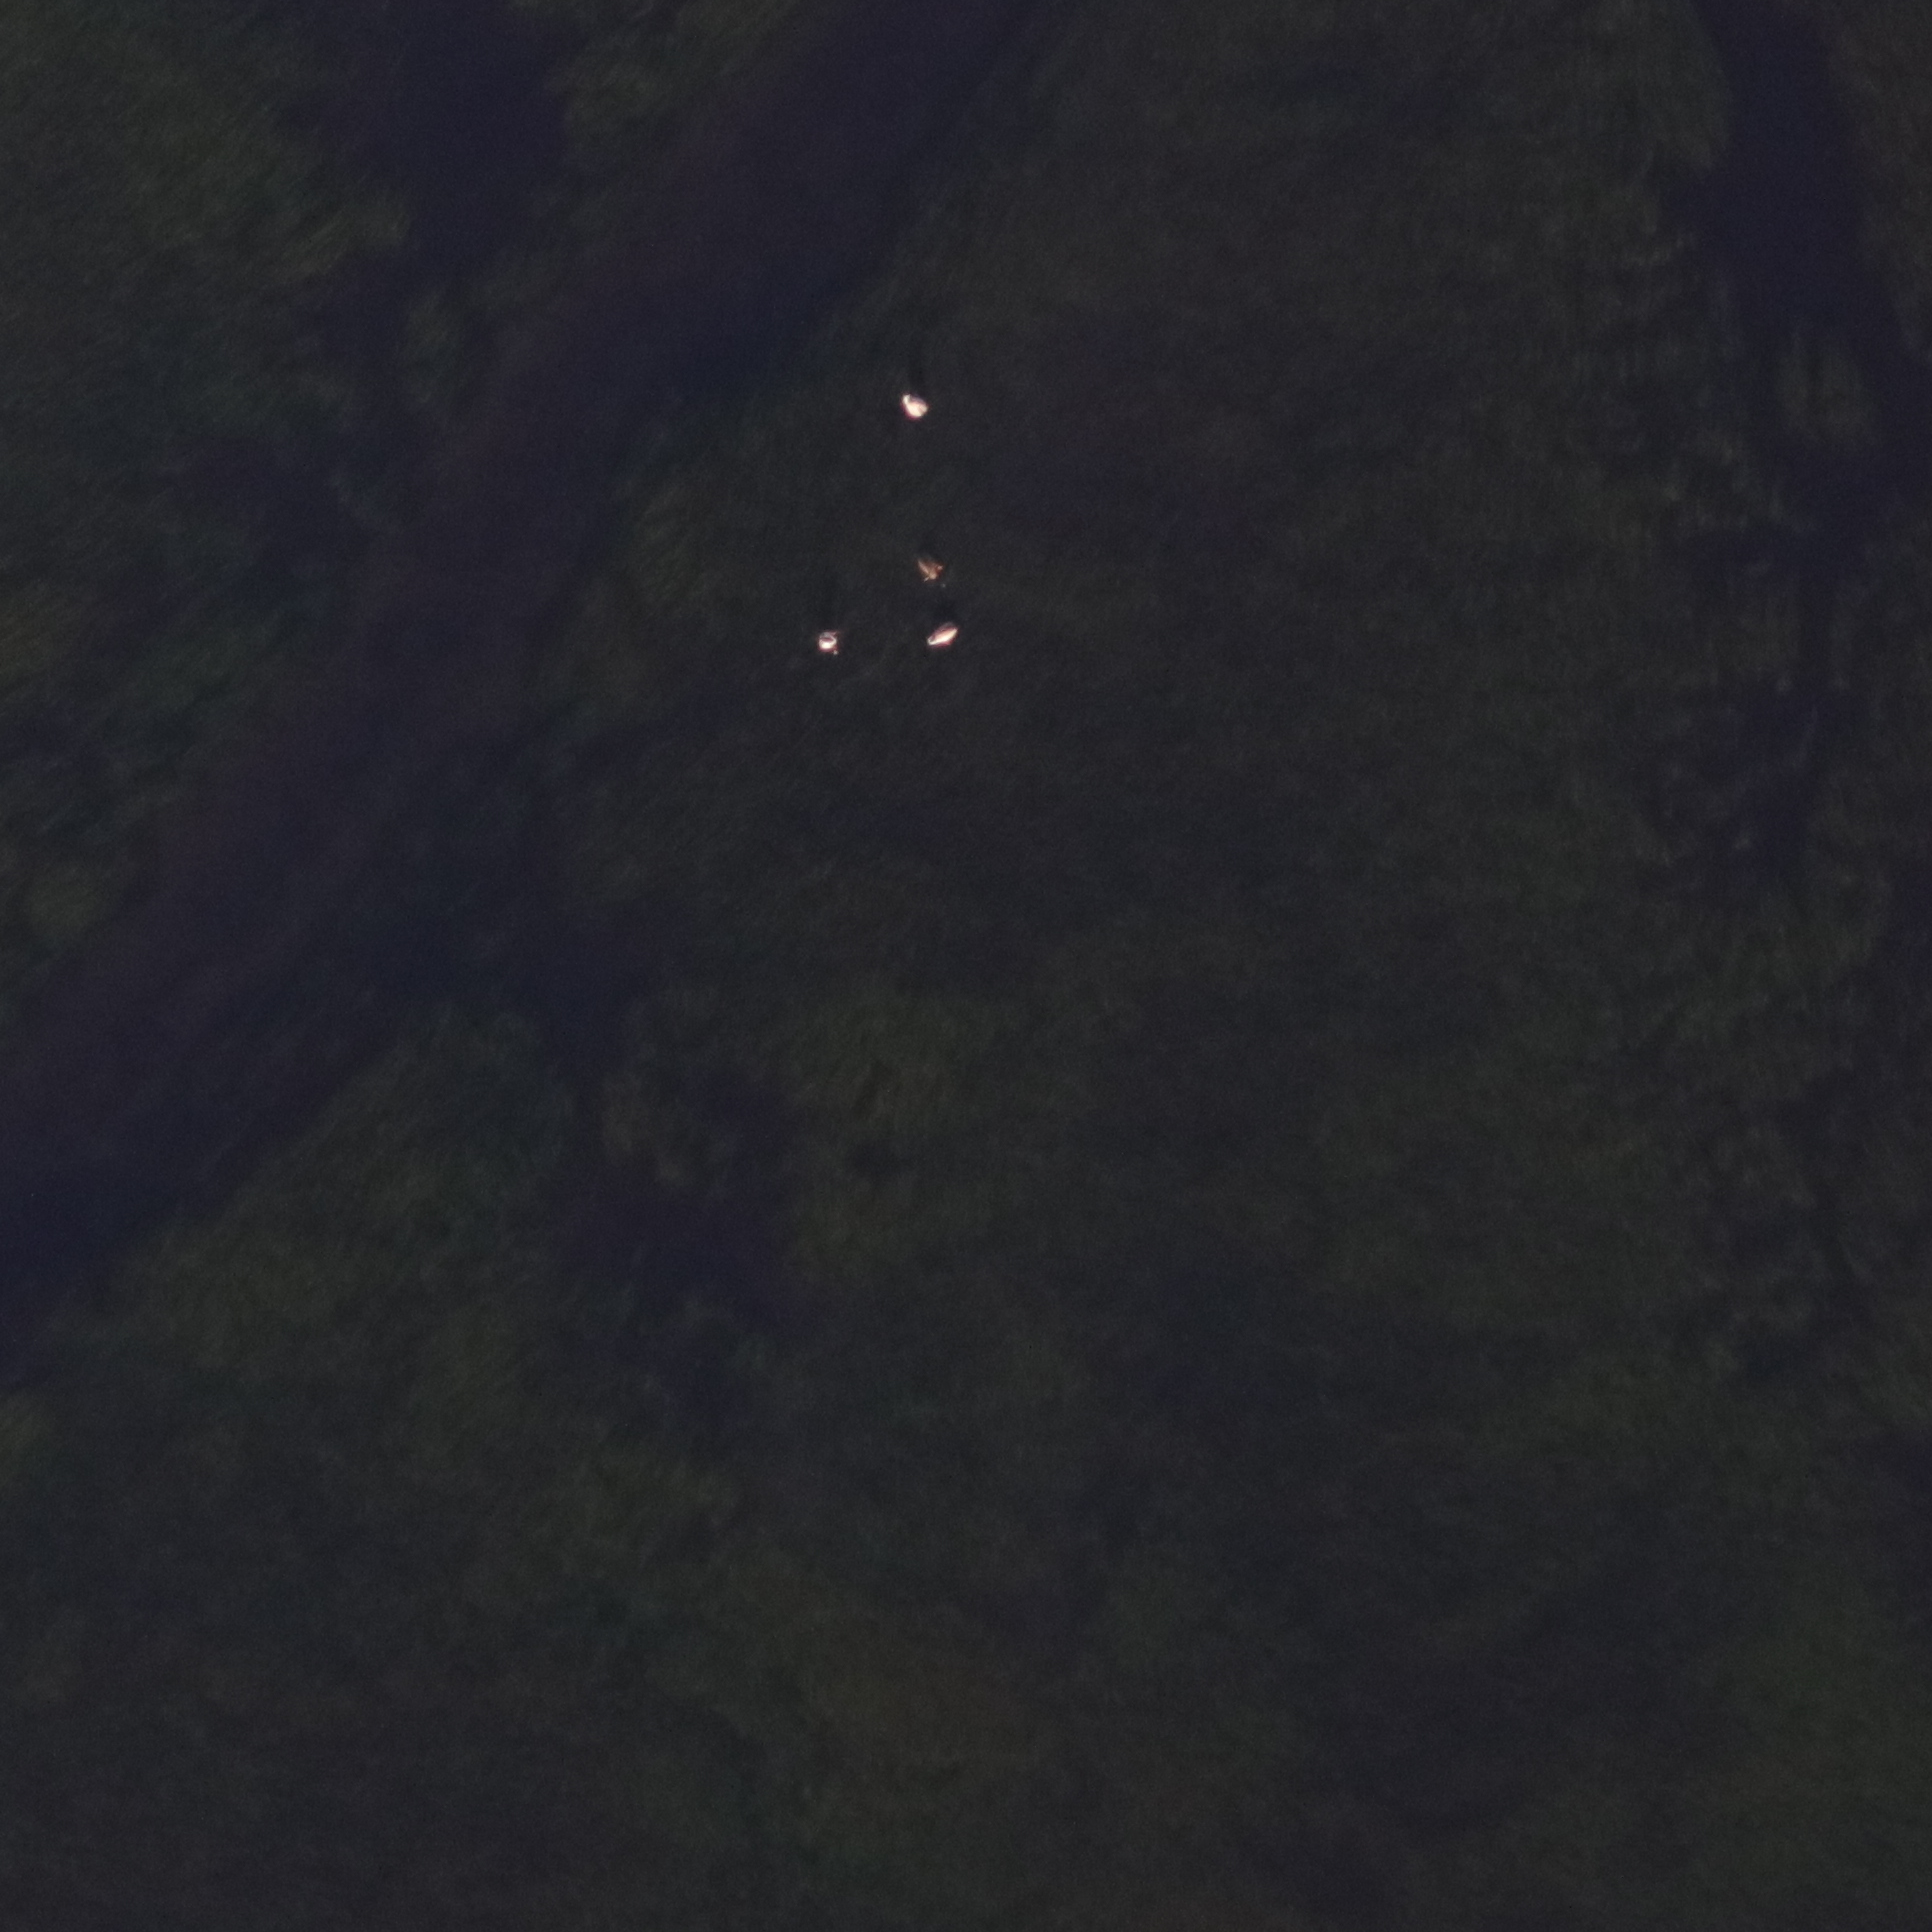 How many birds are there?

3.